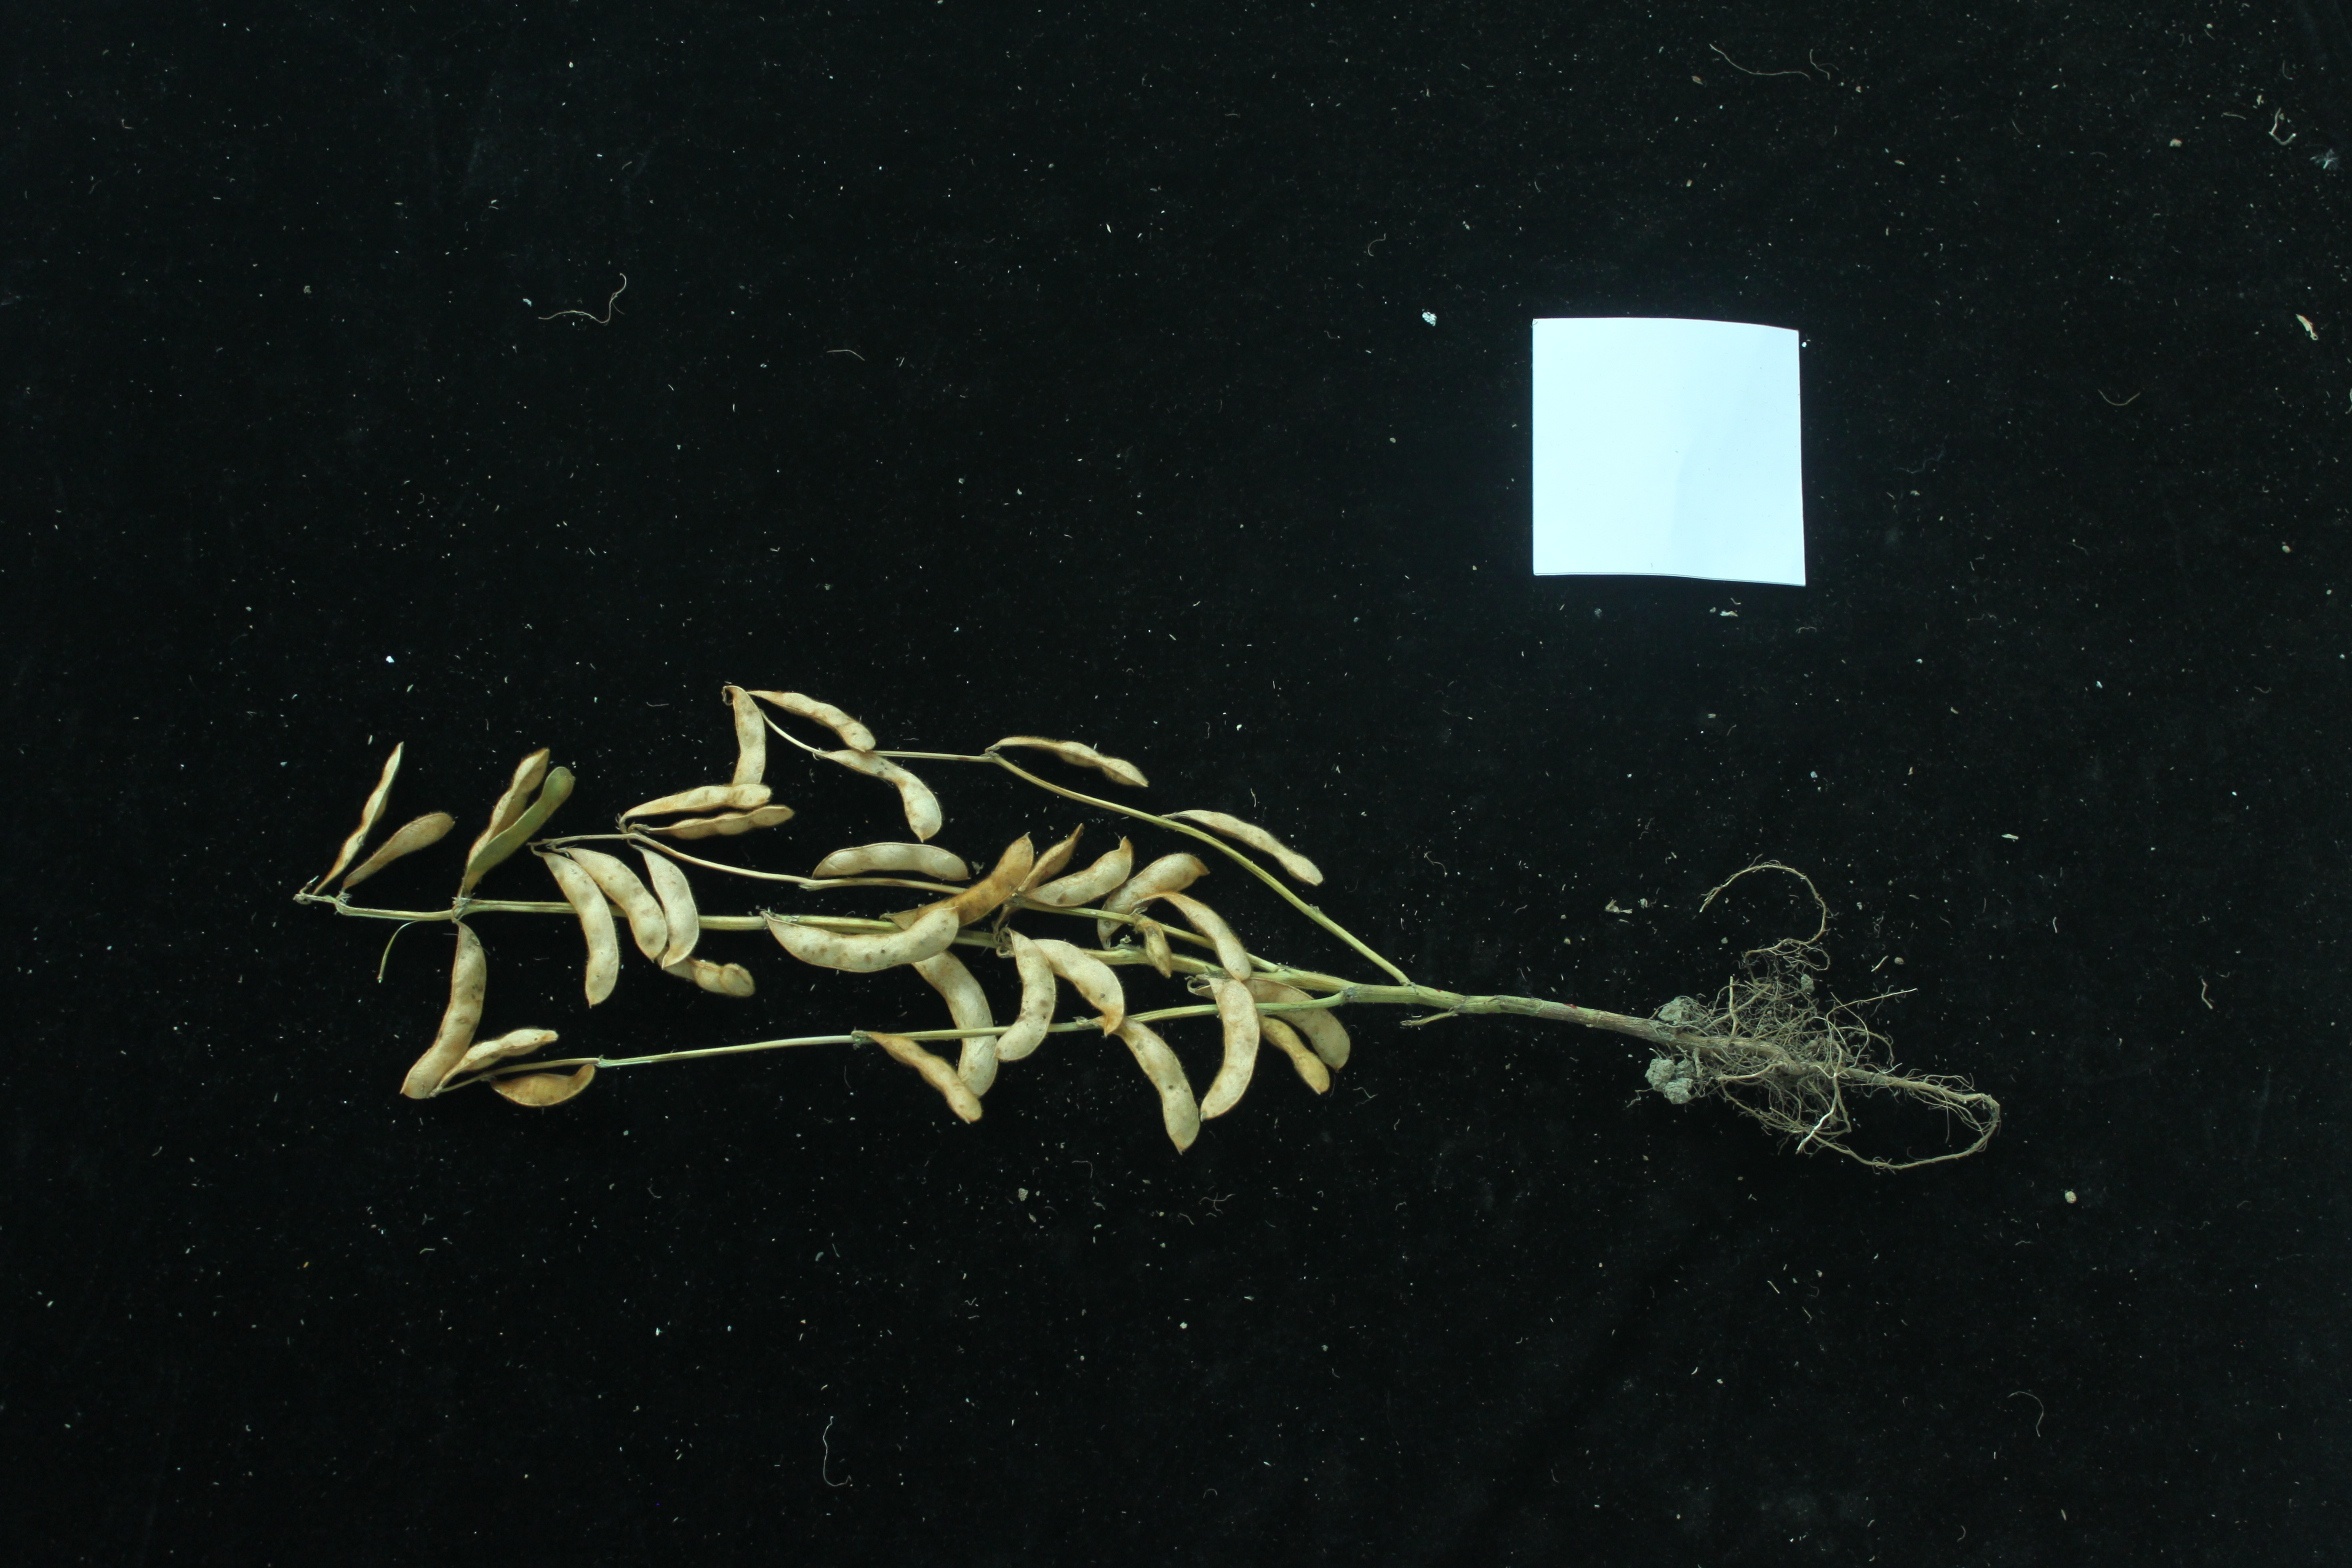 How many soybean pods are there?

33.